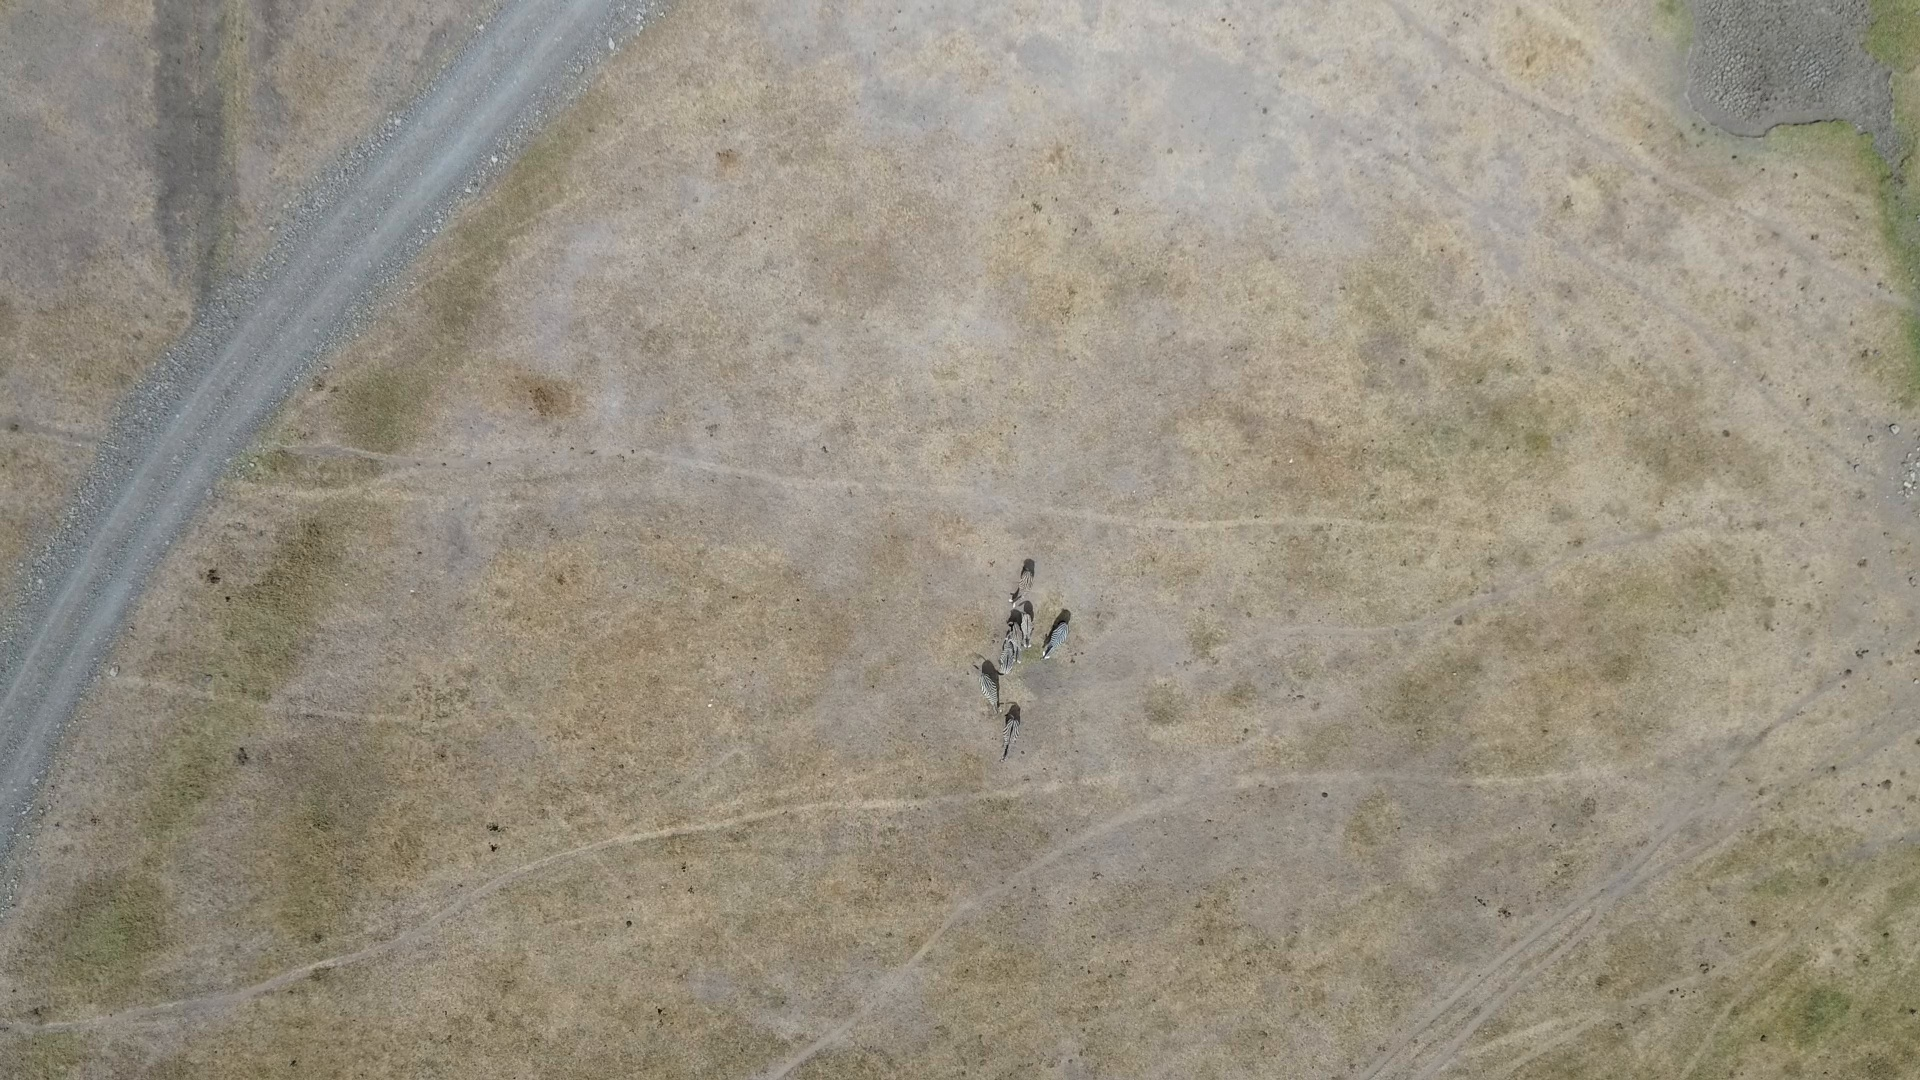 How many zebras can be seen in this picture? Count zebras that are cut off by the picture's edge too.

7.